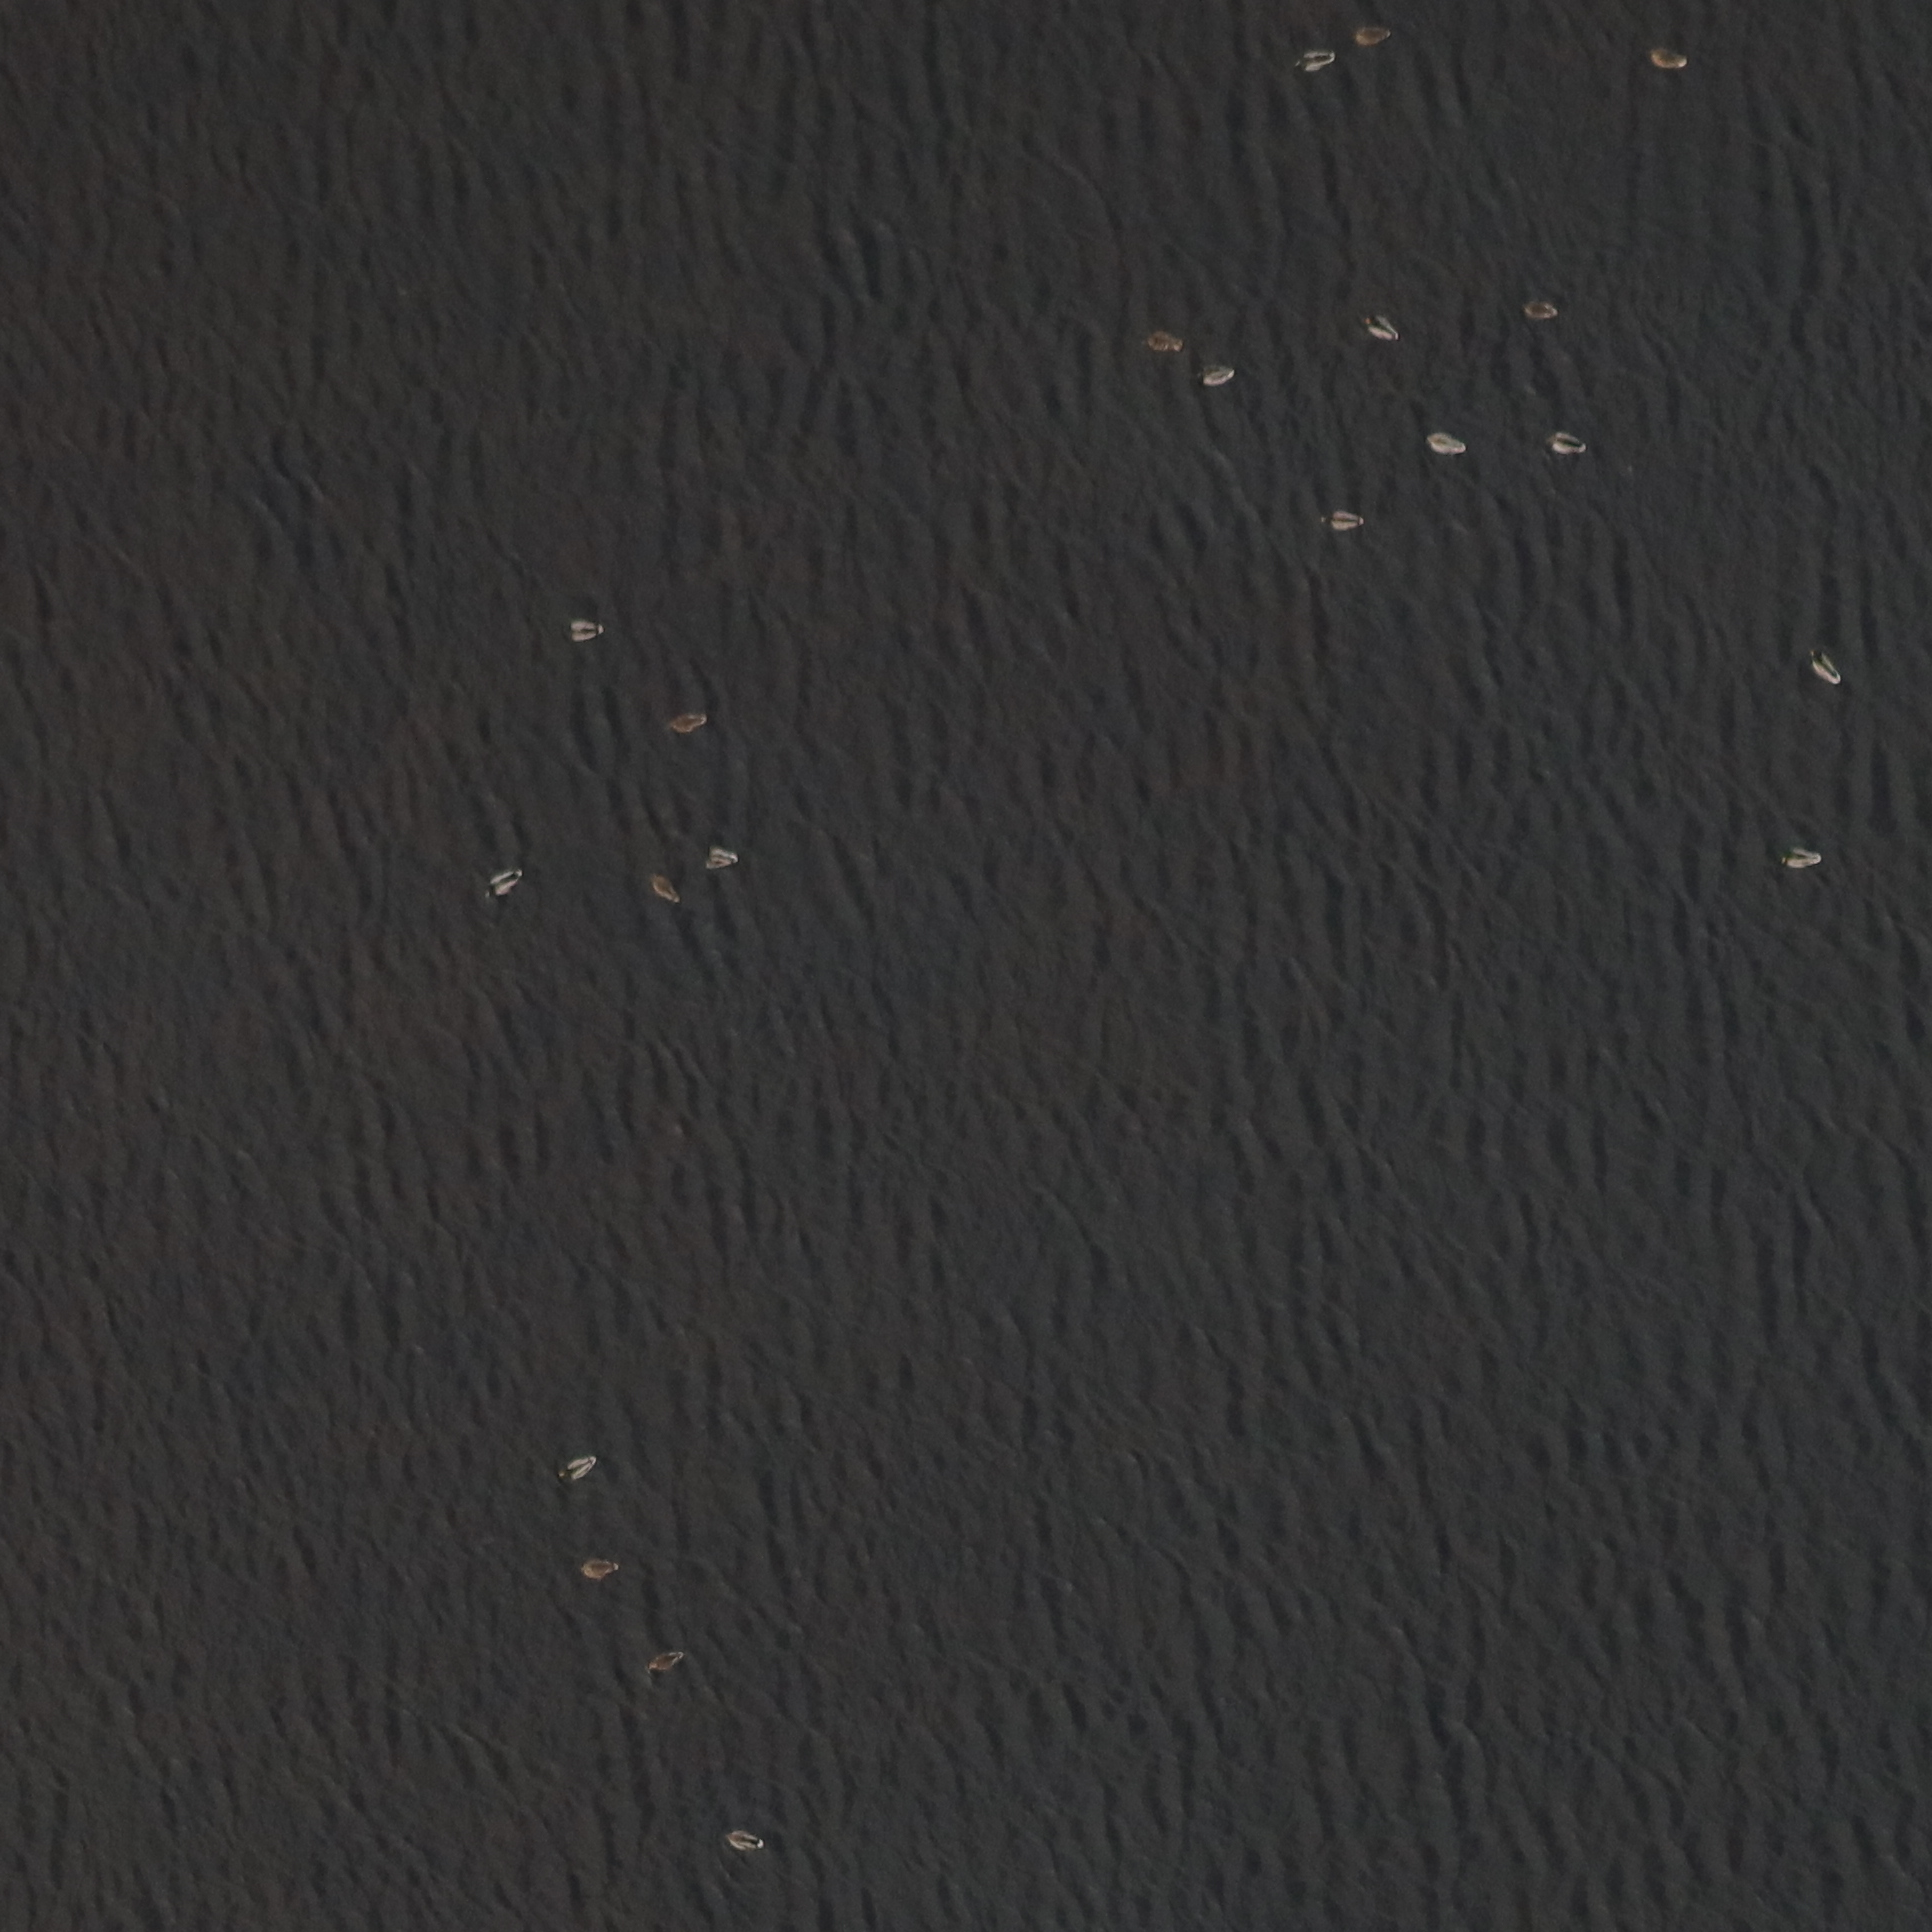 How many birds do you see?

21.